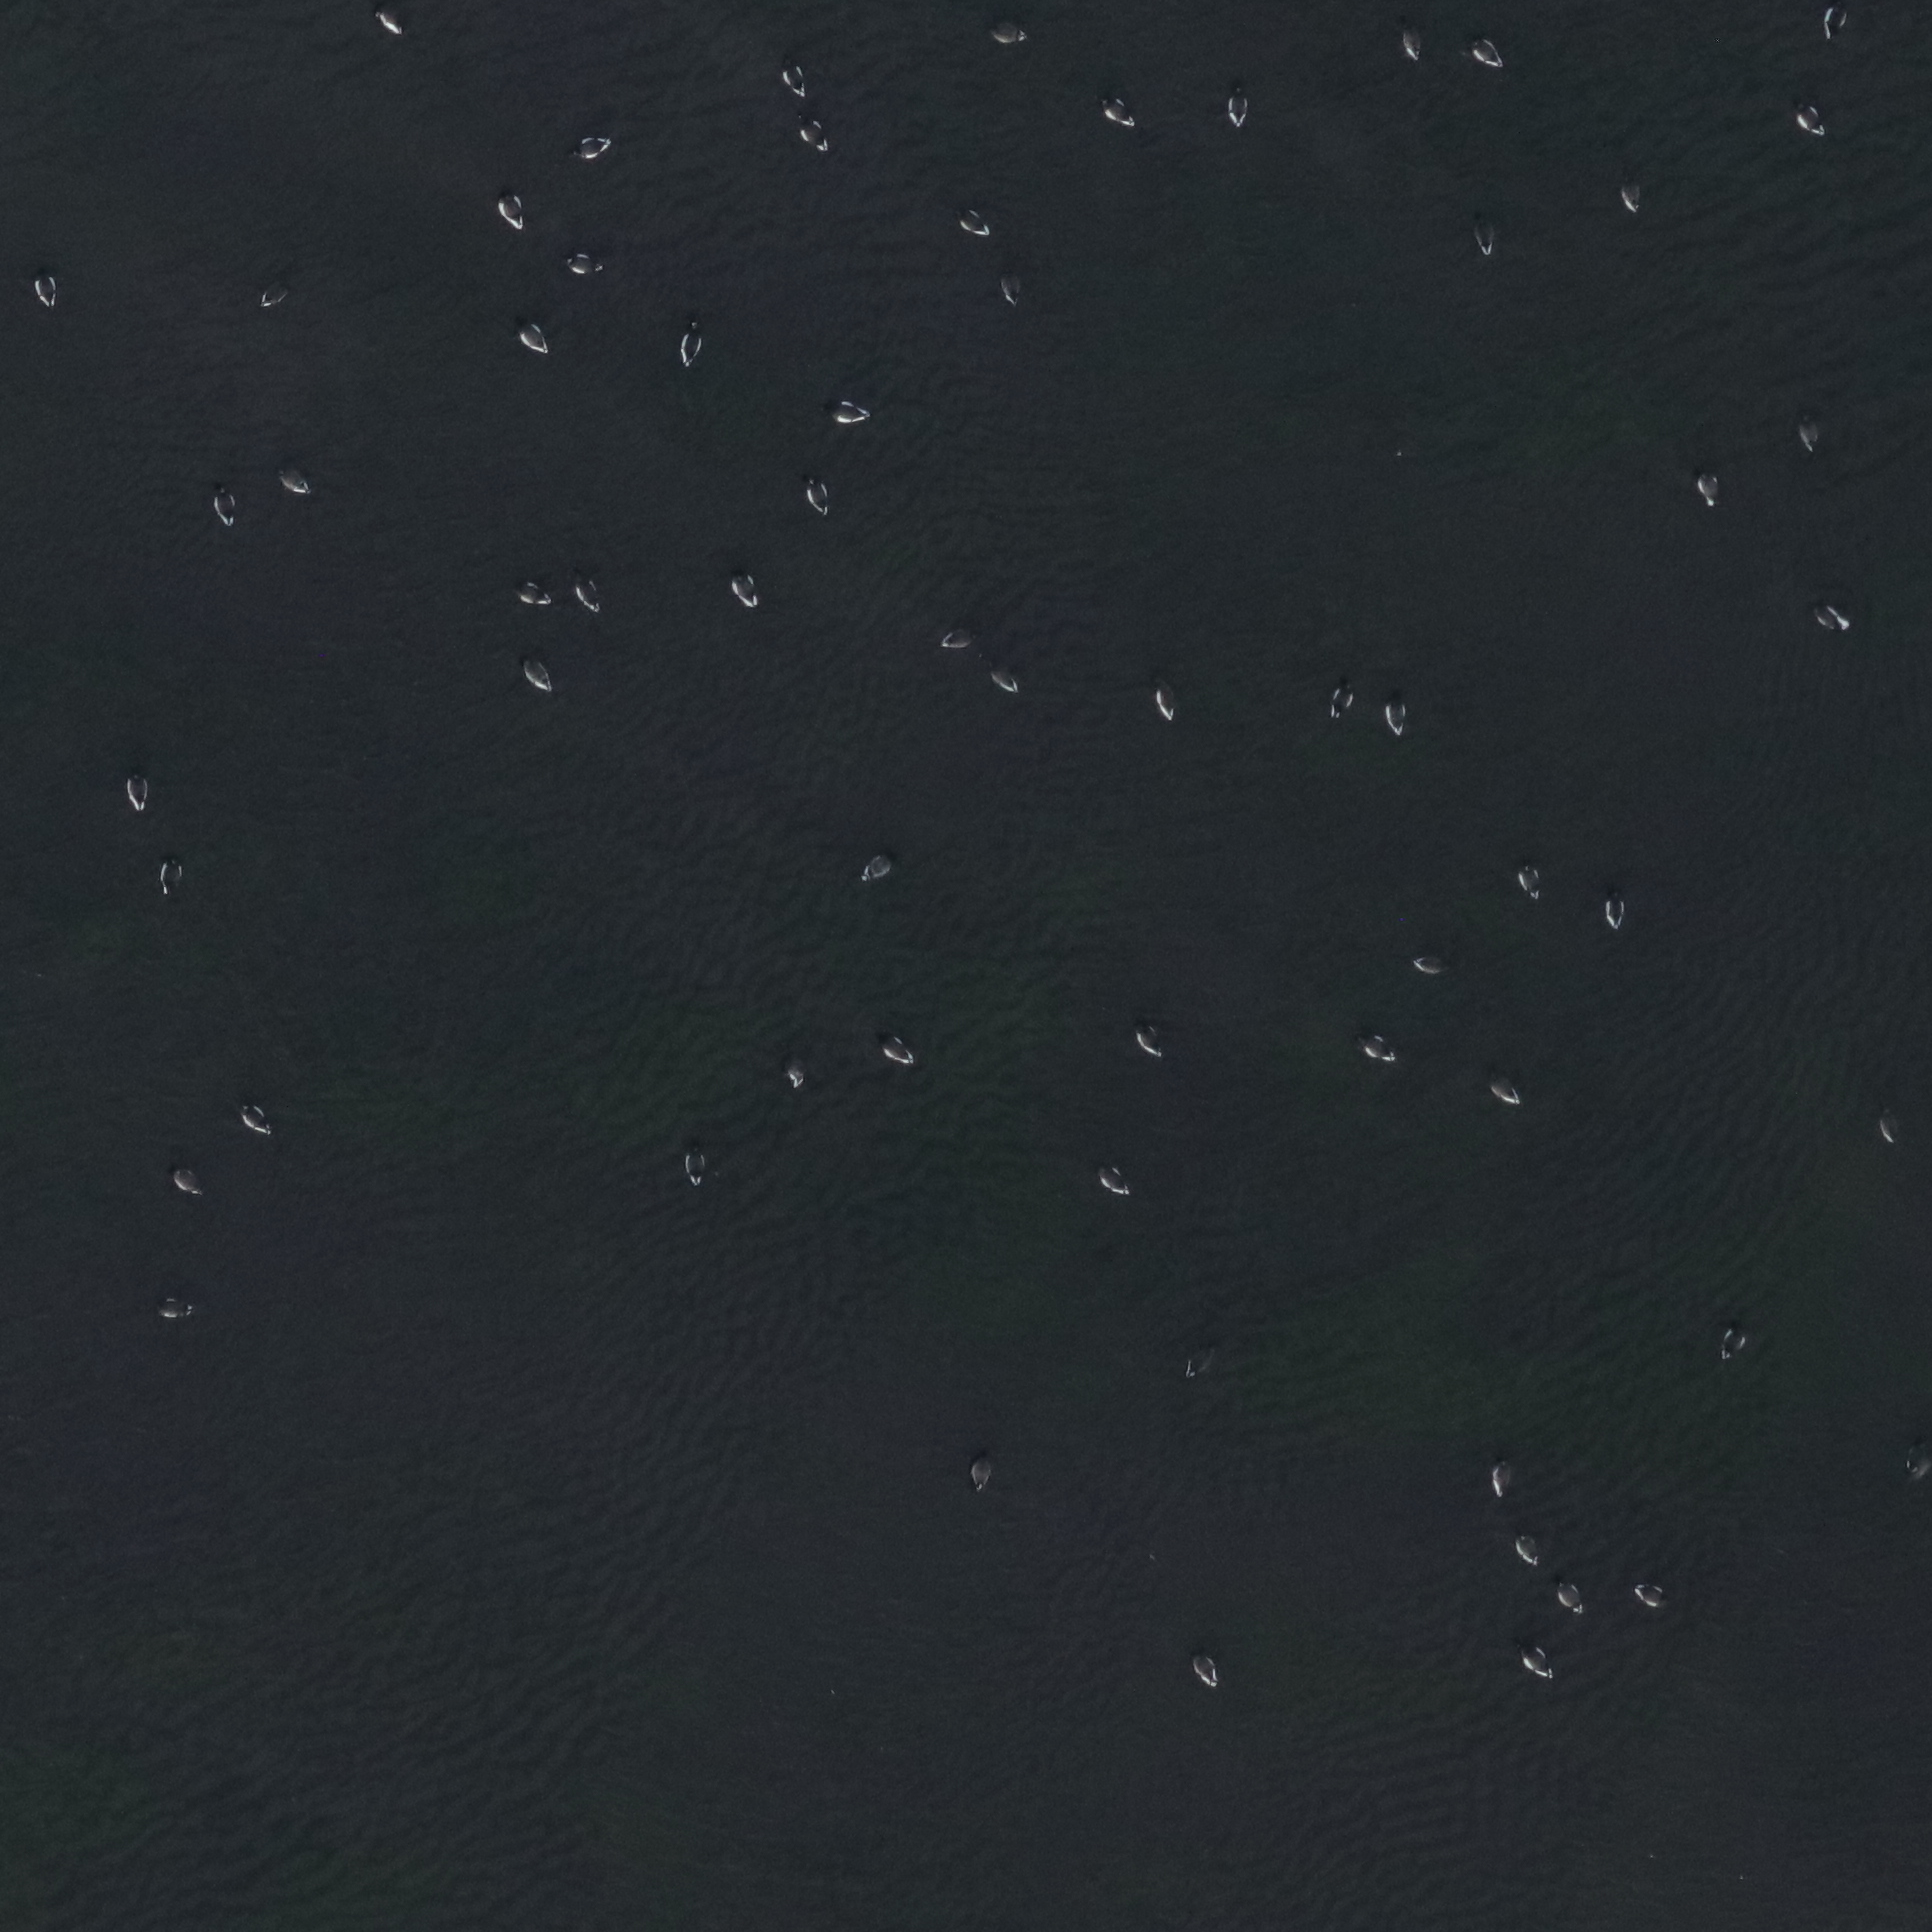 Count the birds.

64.